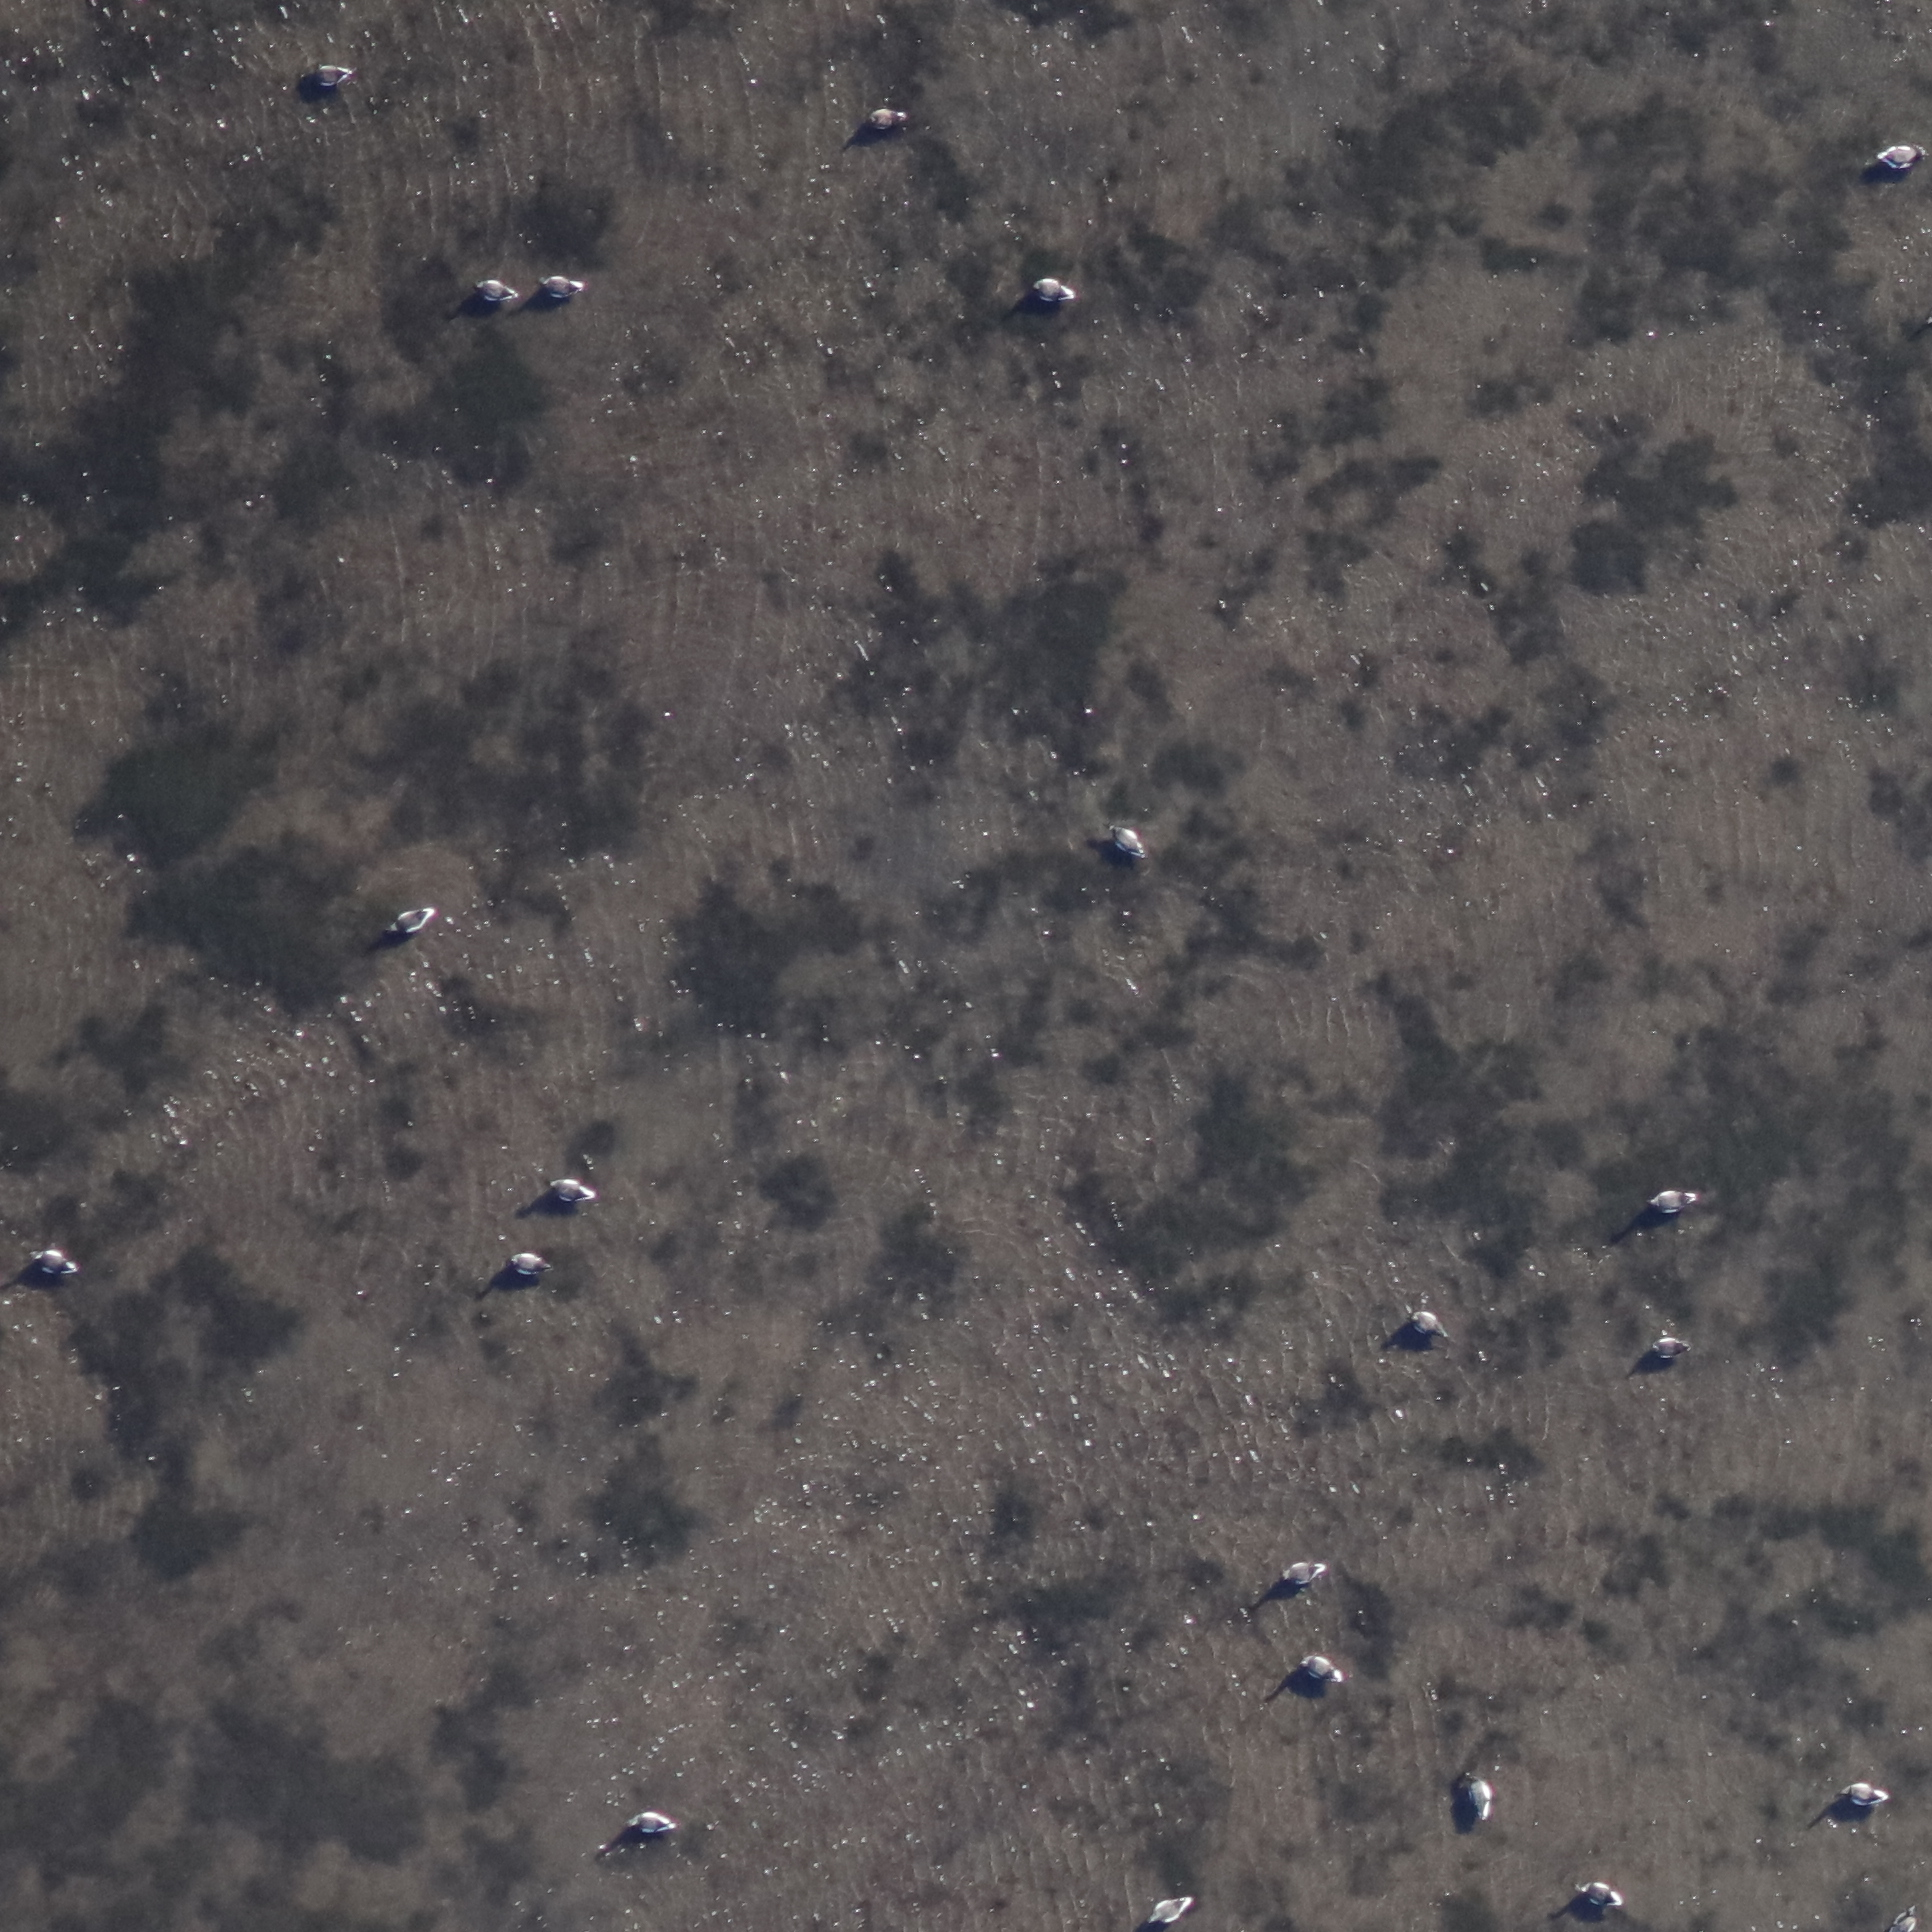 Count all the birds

22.